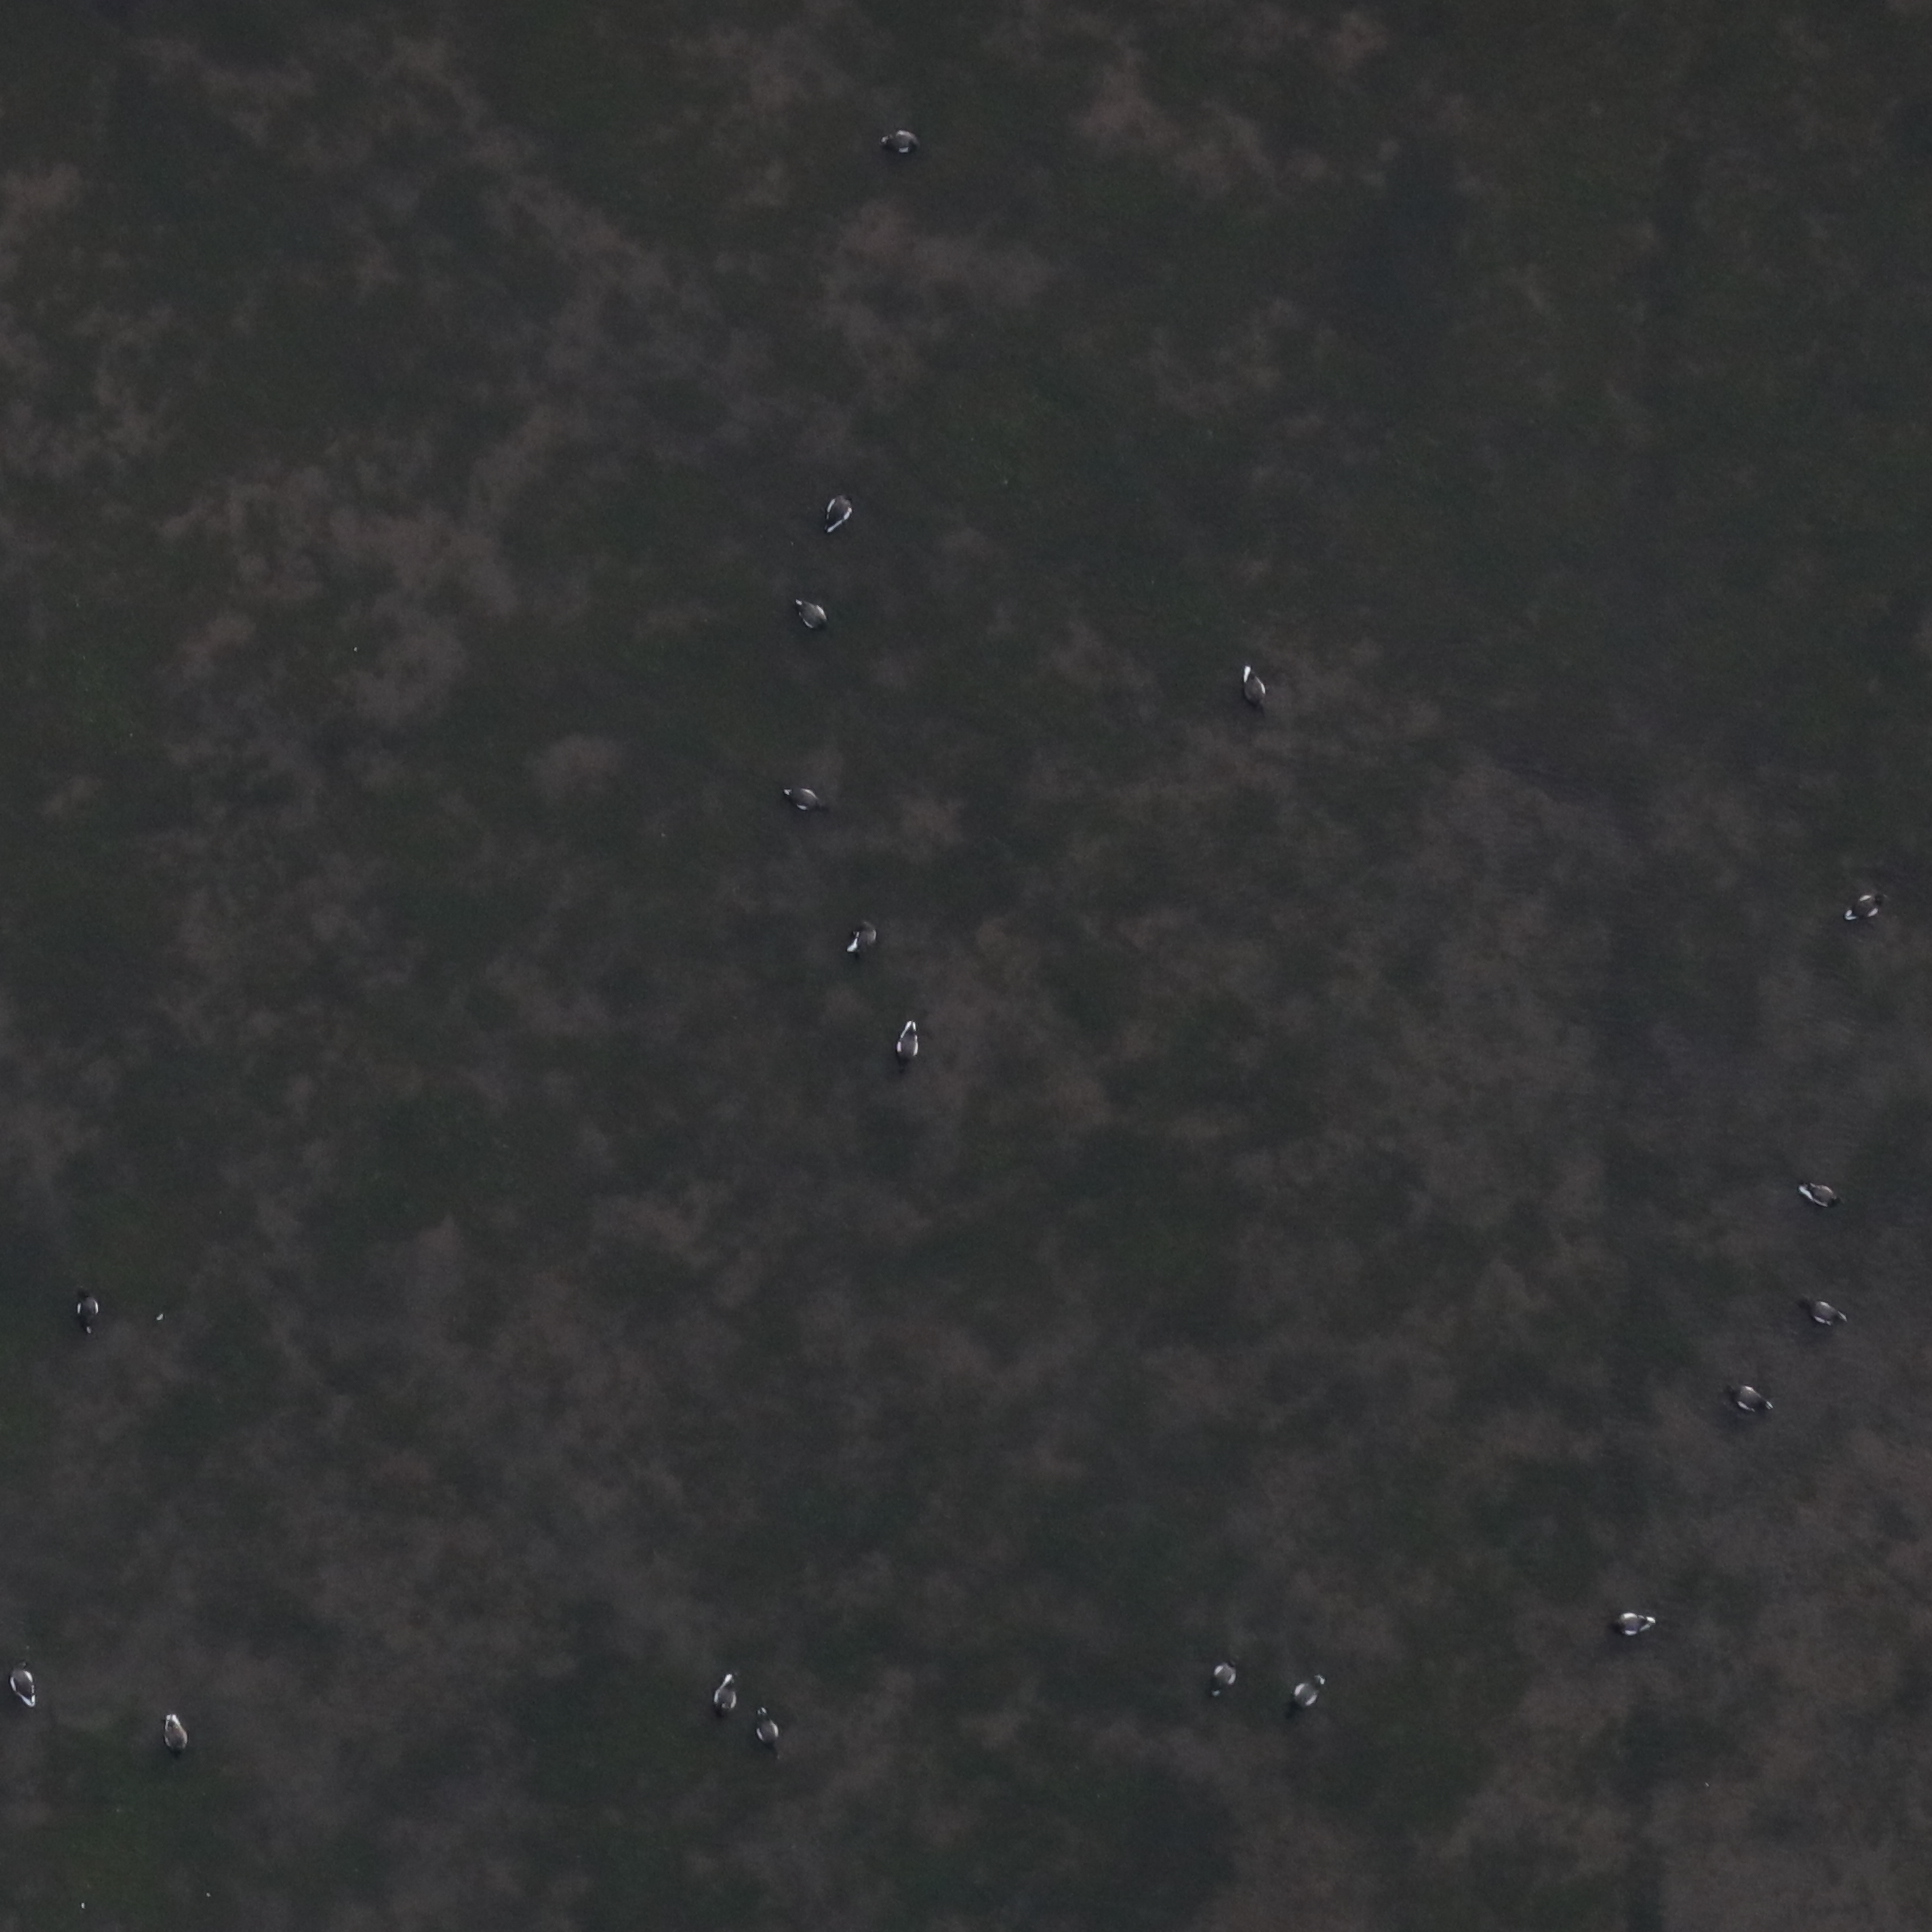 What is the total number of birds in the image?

19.